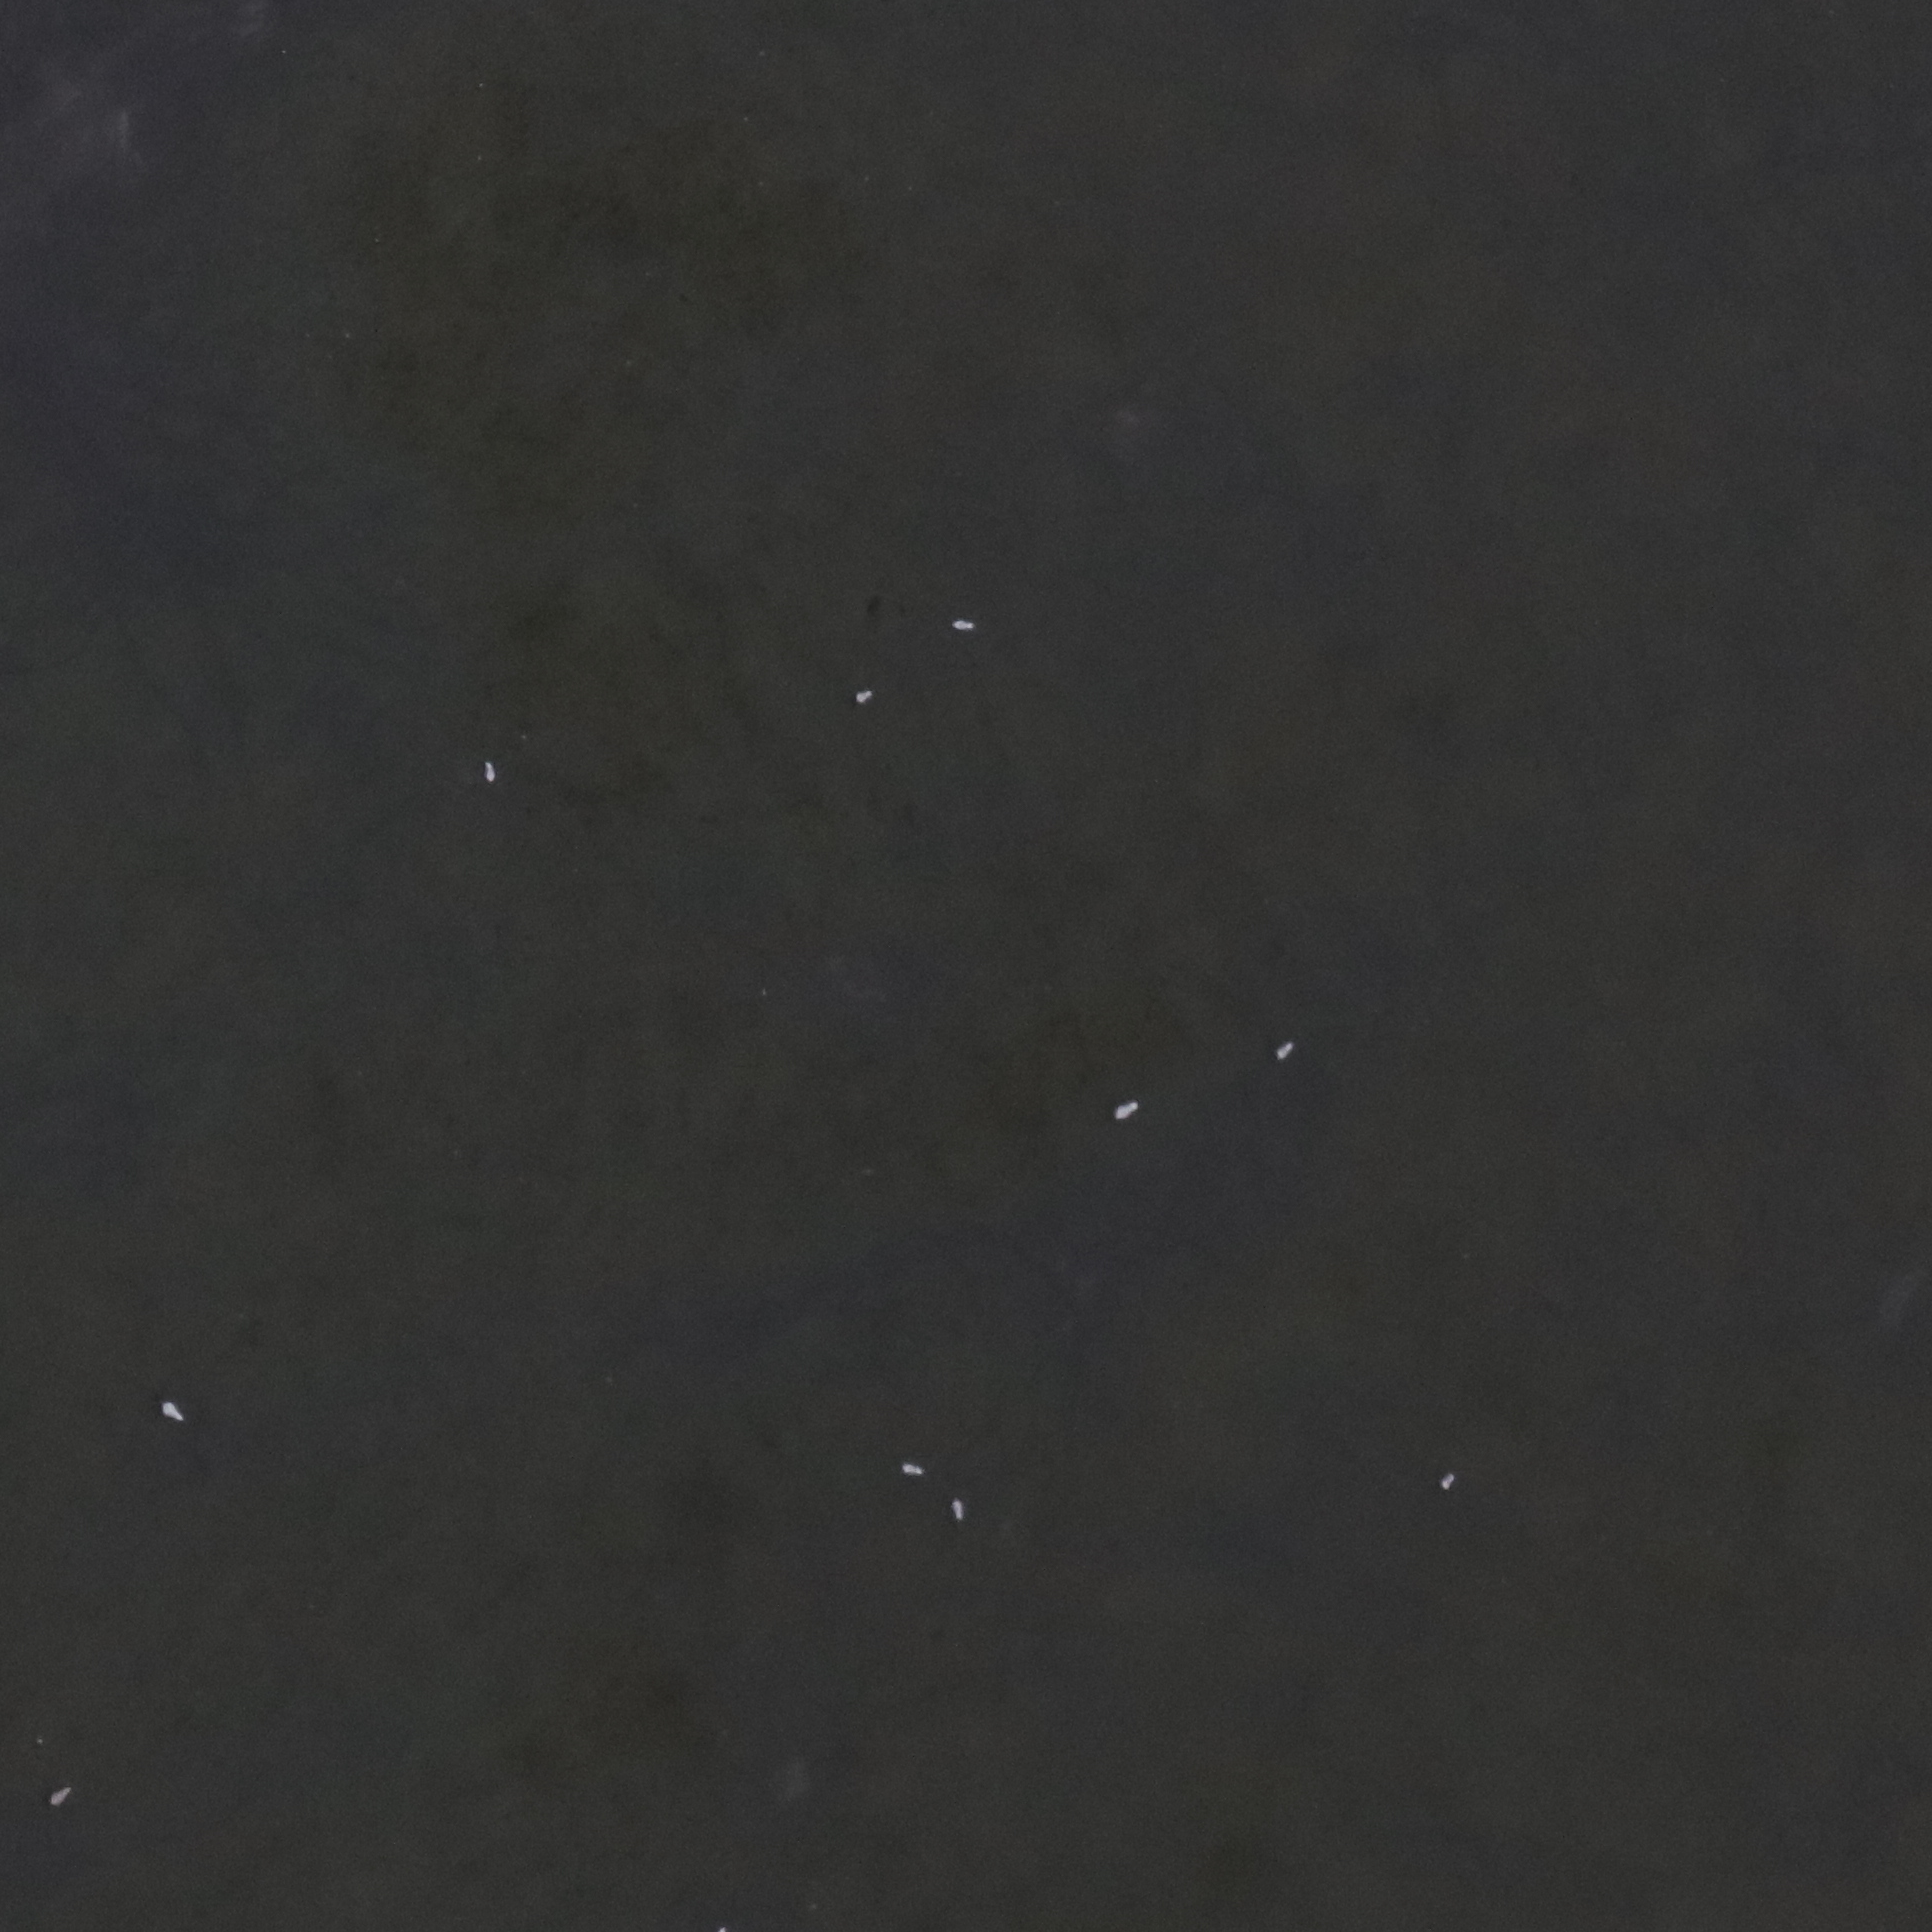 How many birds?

10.